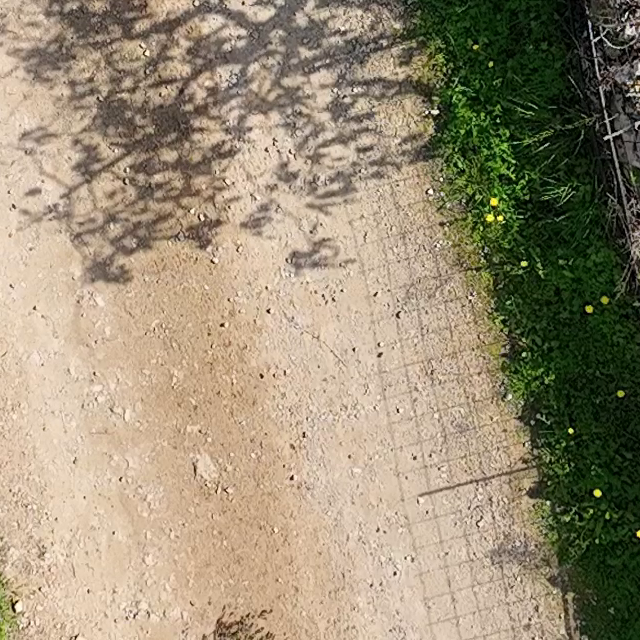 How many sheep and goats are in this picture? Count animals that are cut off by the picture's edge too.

0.